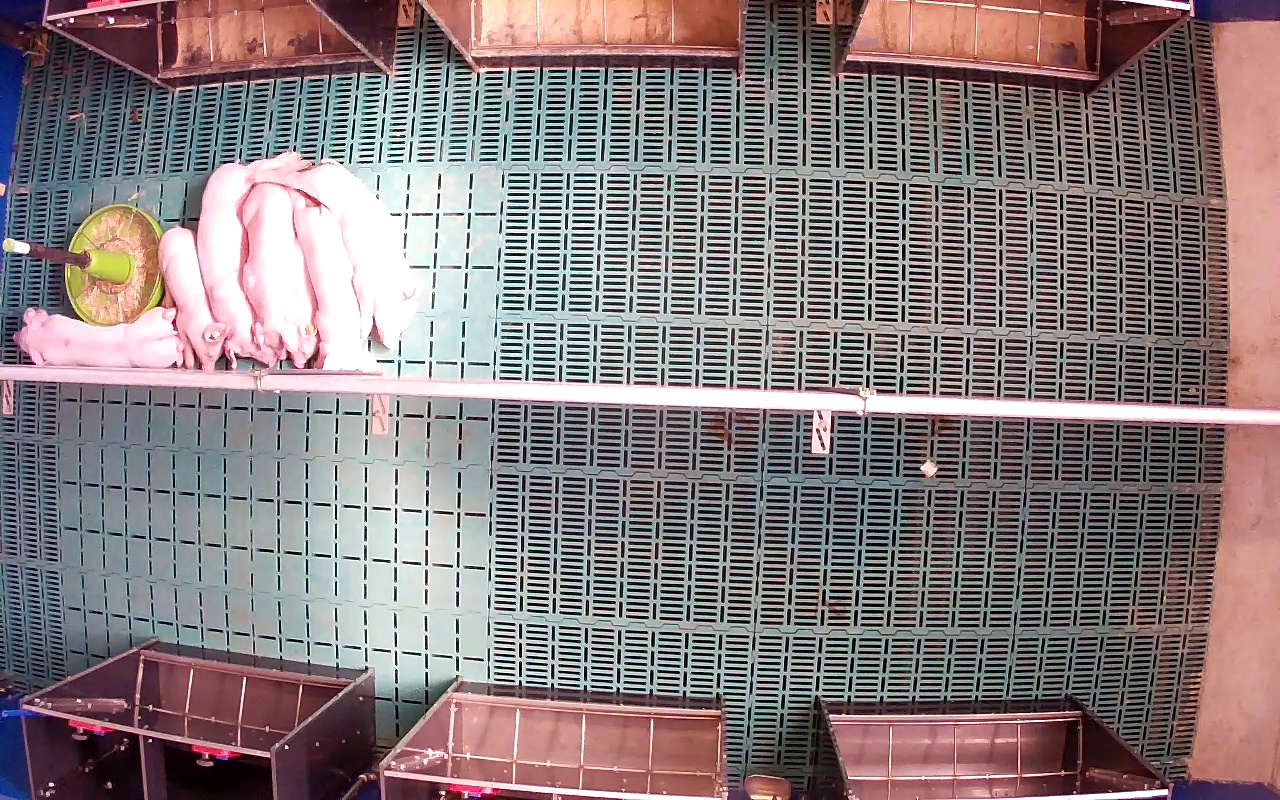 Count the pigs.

7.